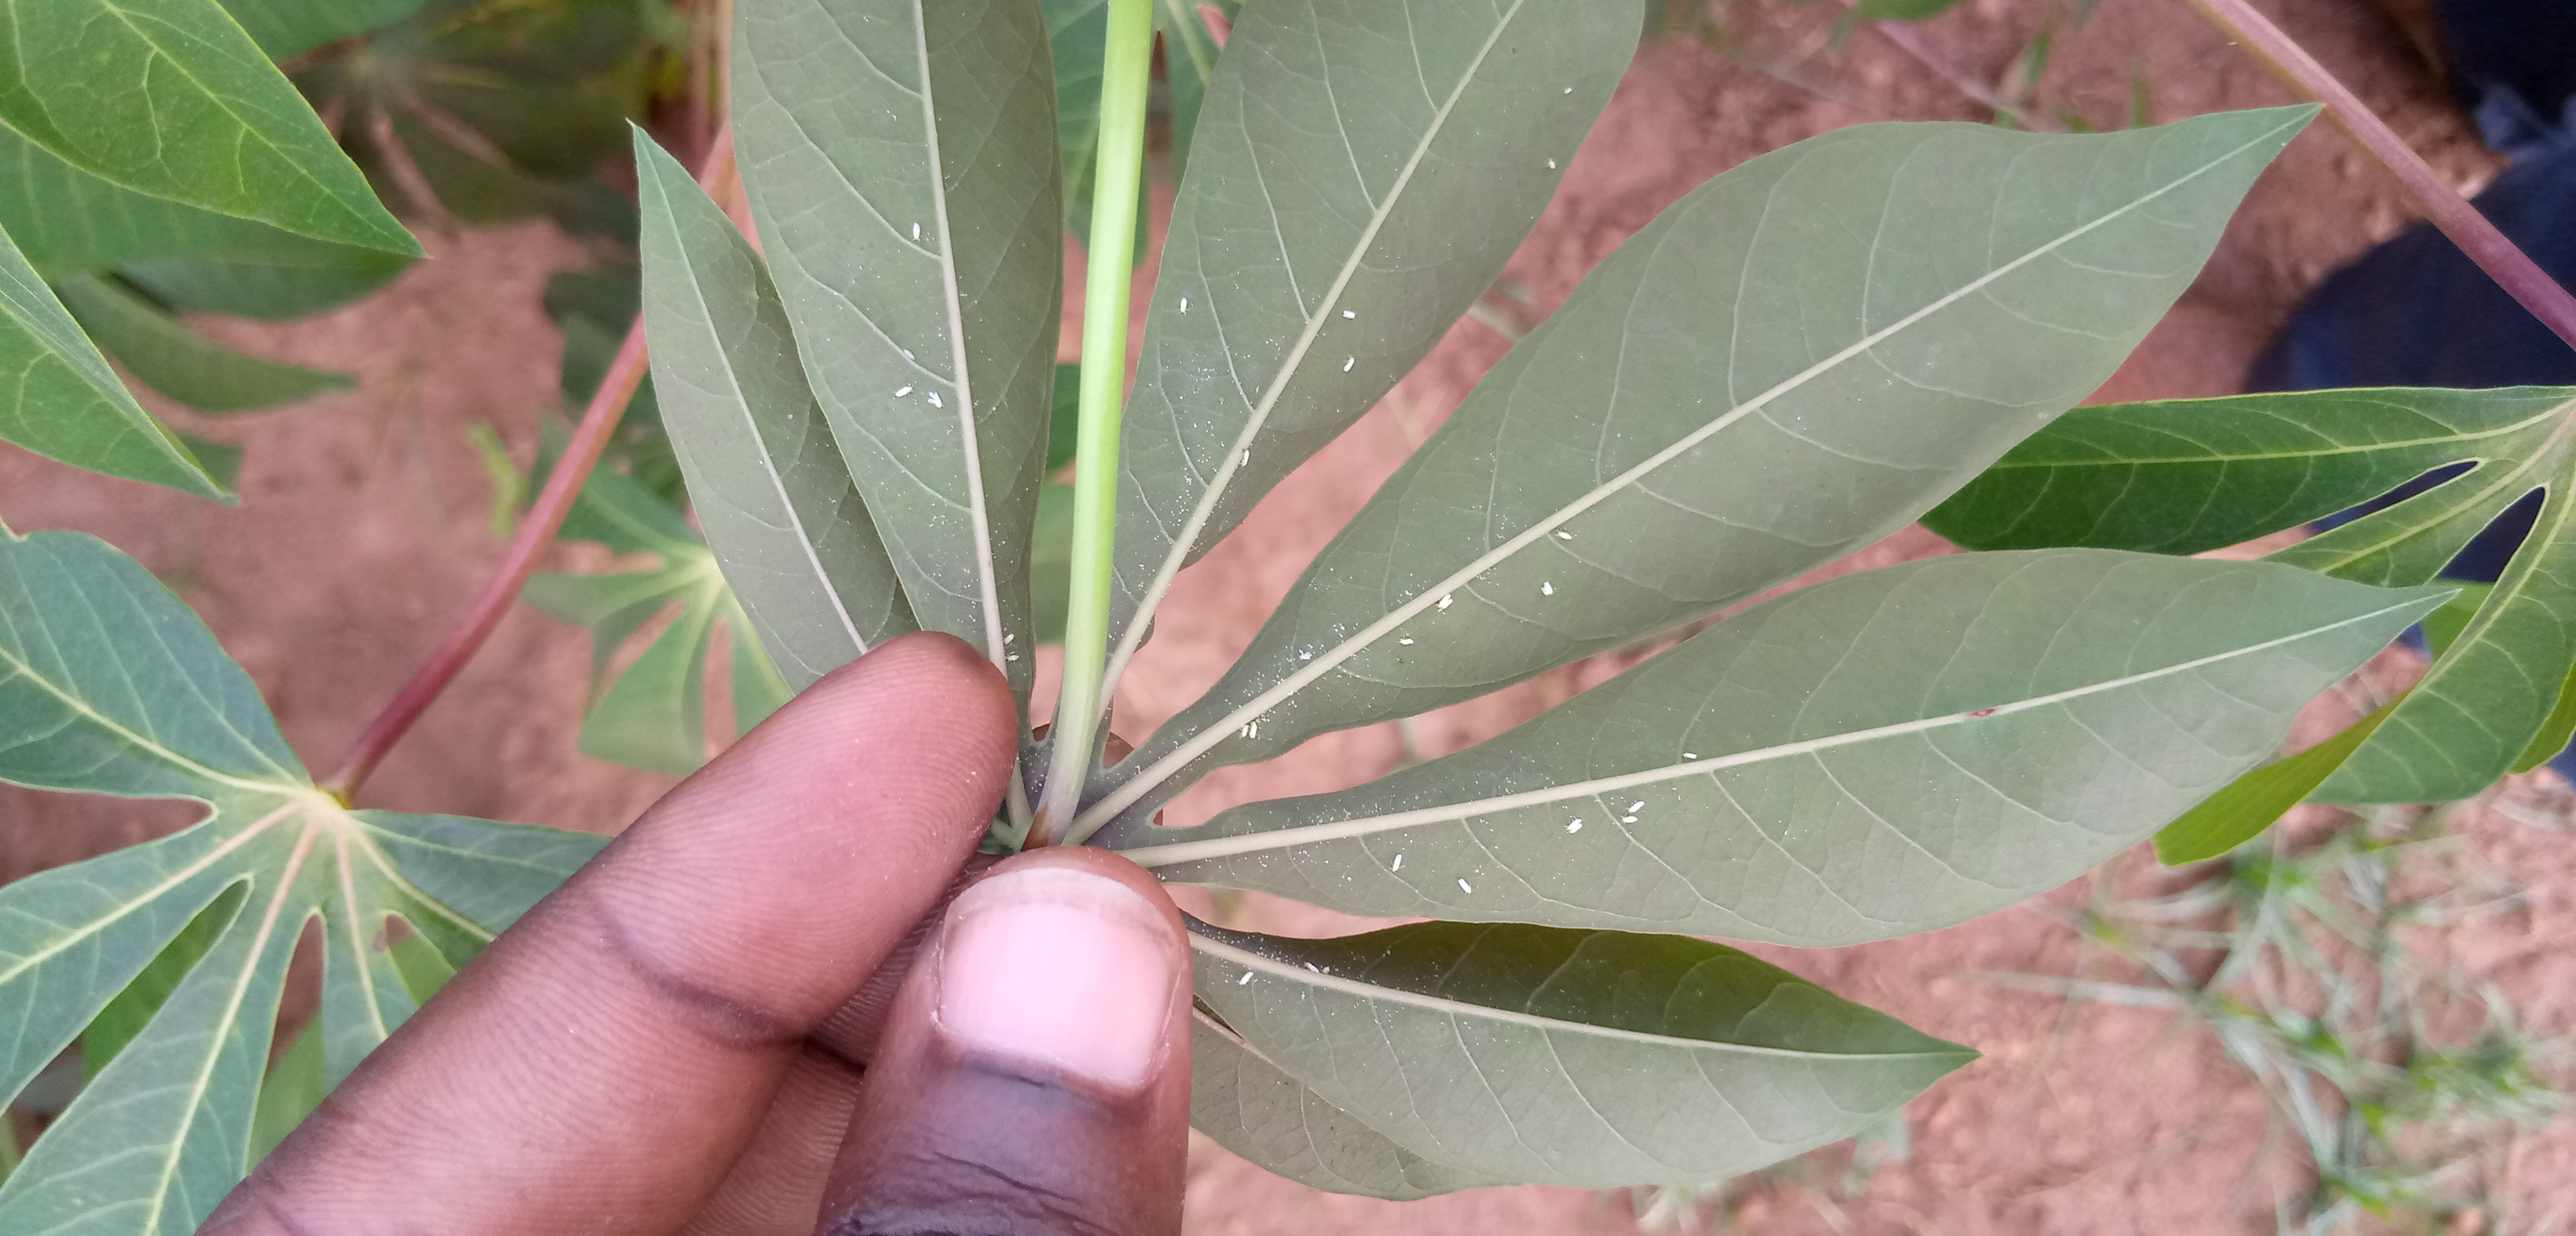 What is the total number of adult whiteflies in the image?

26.